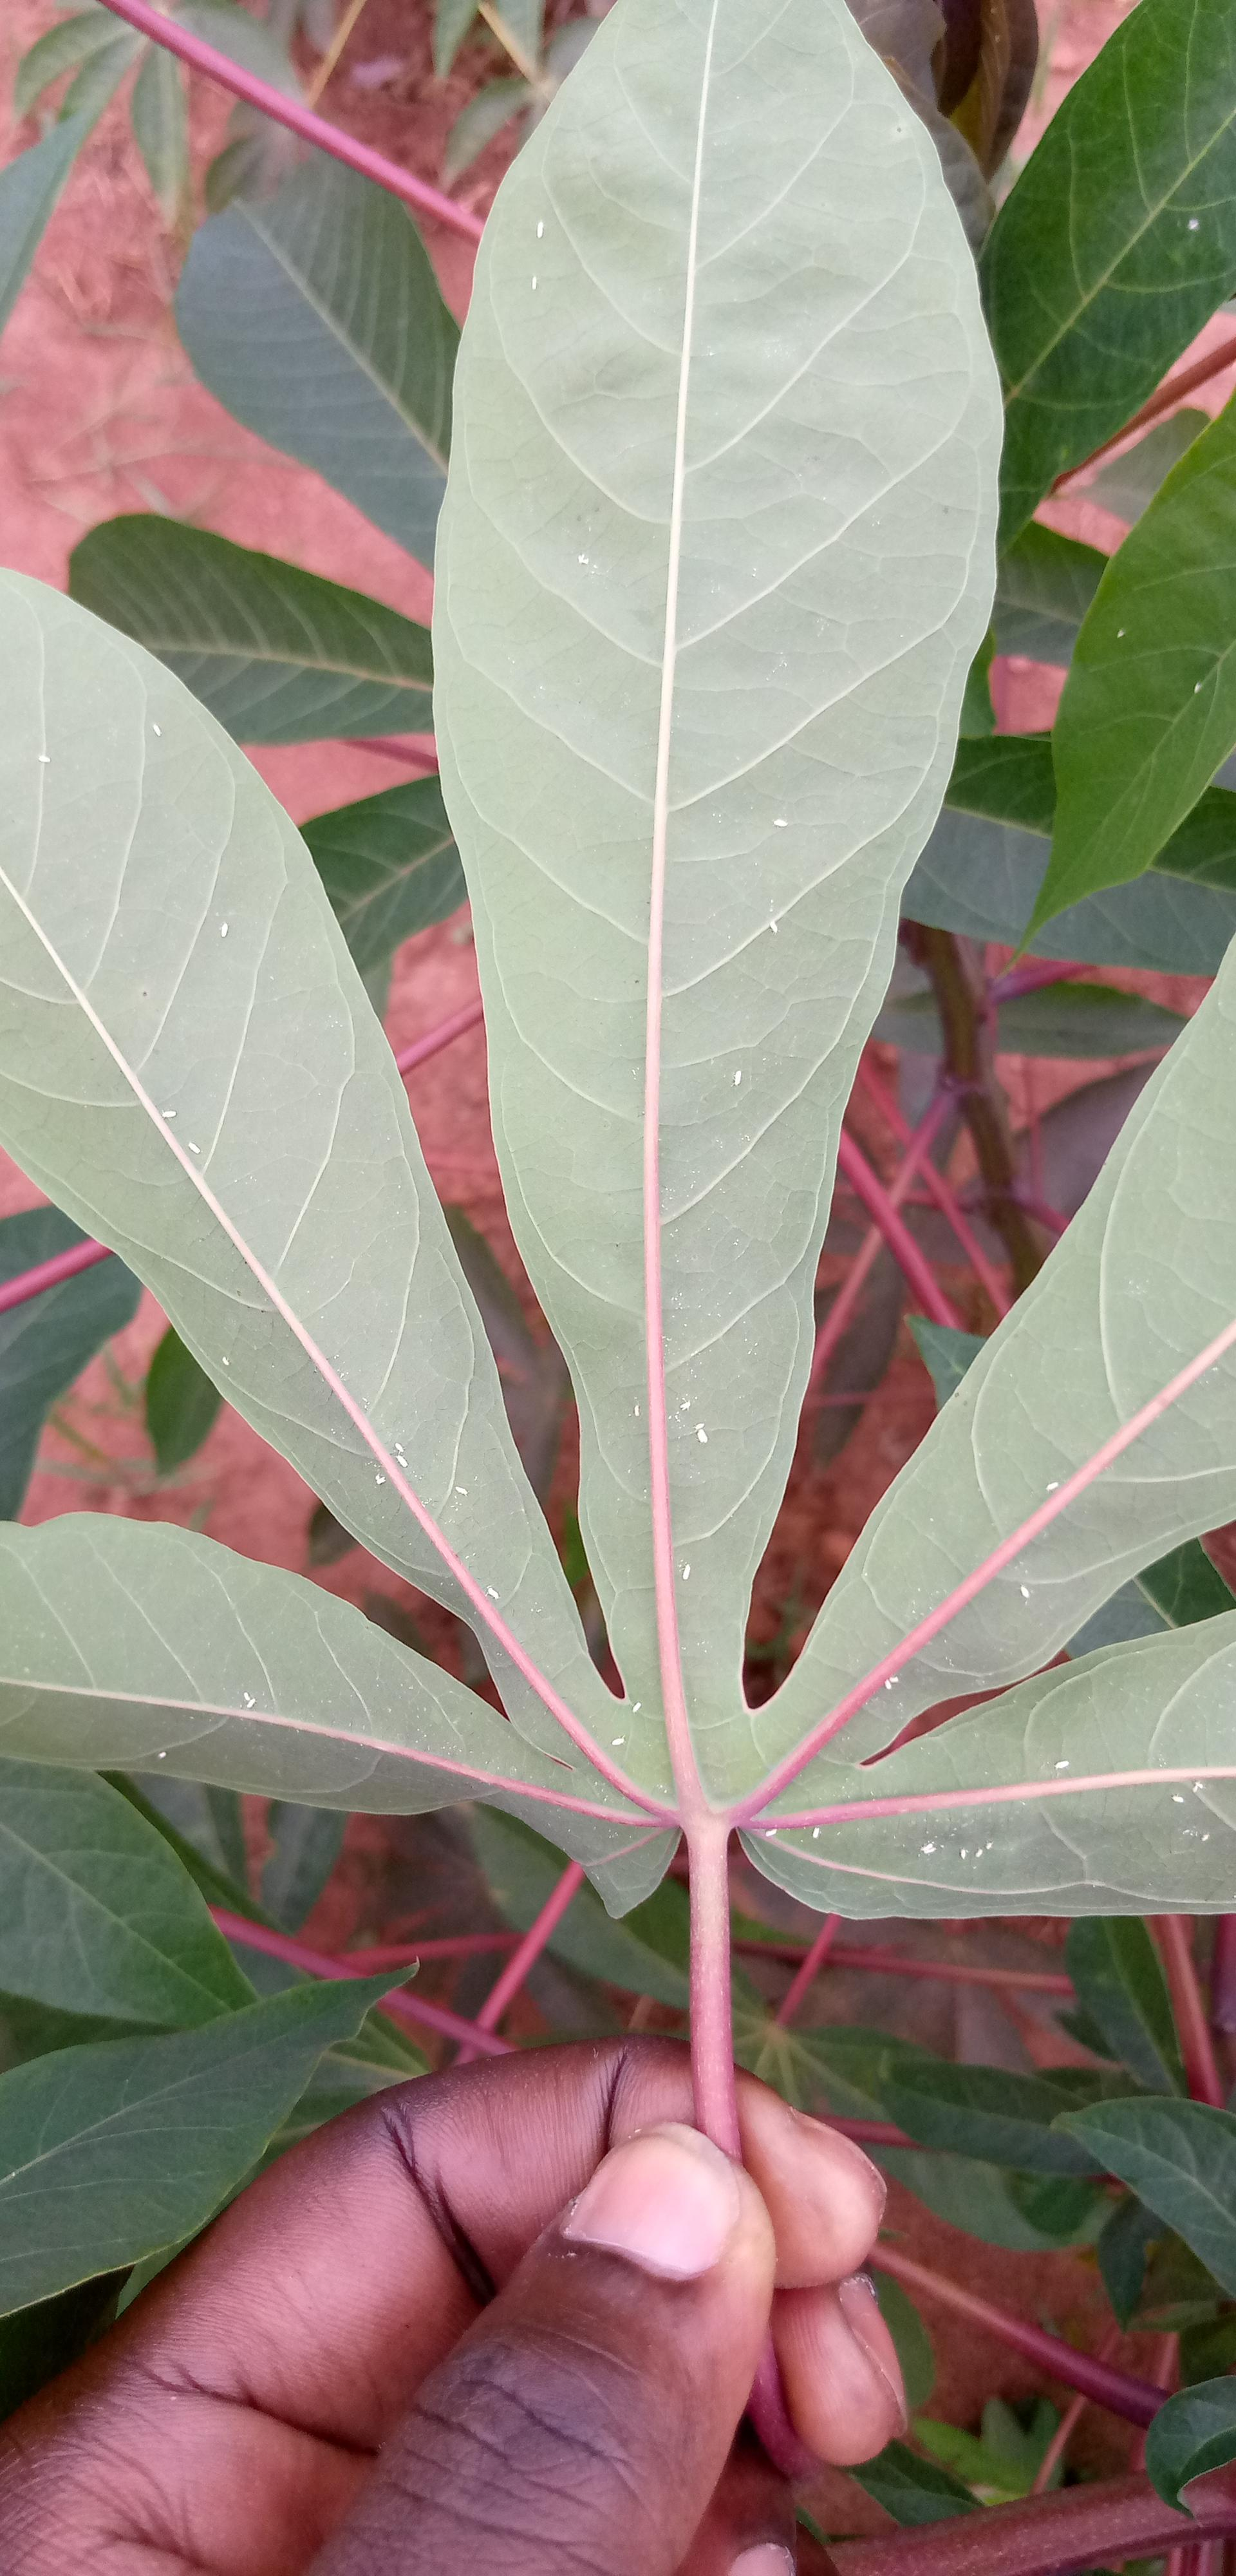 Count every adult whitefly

44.